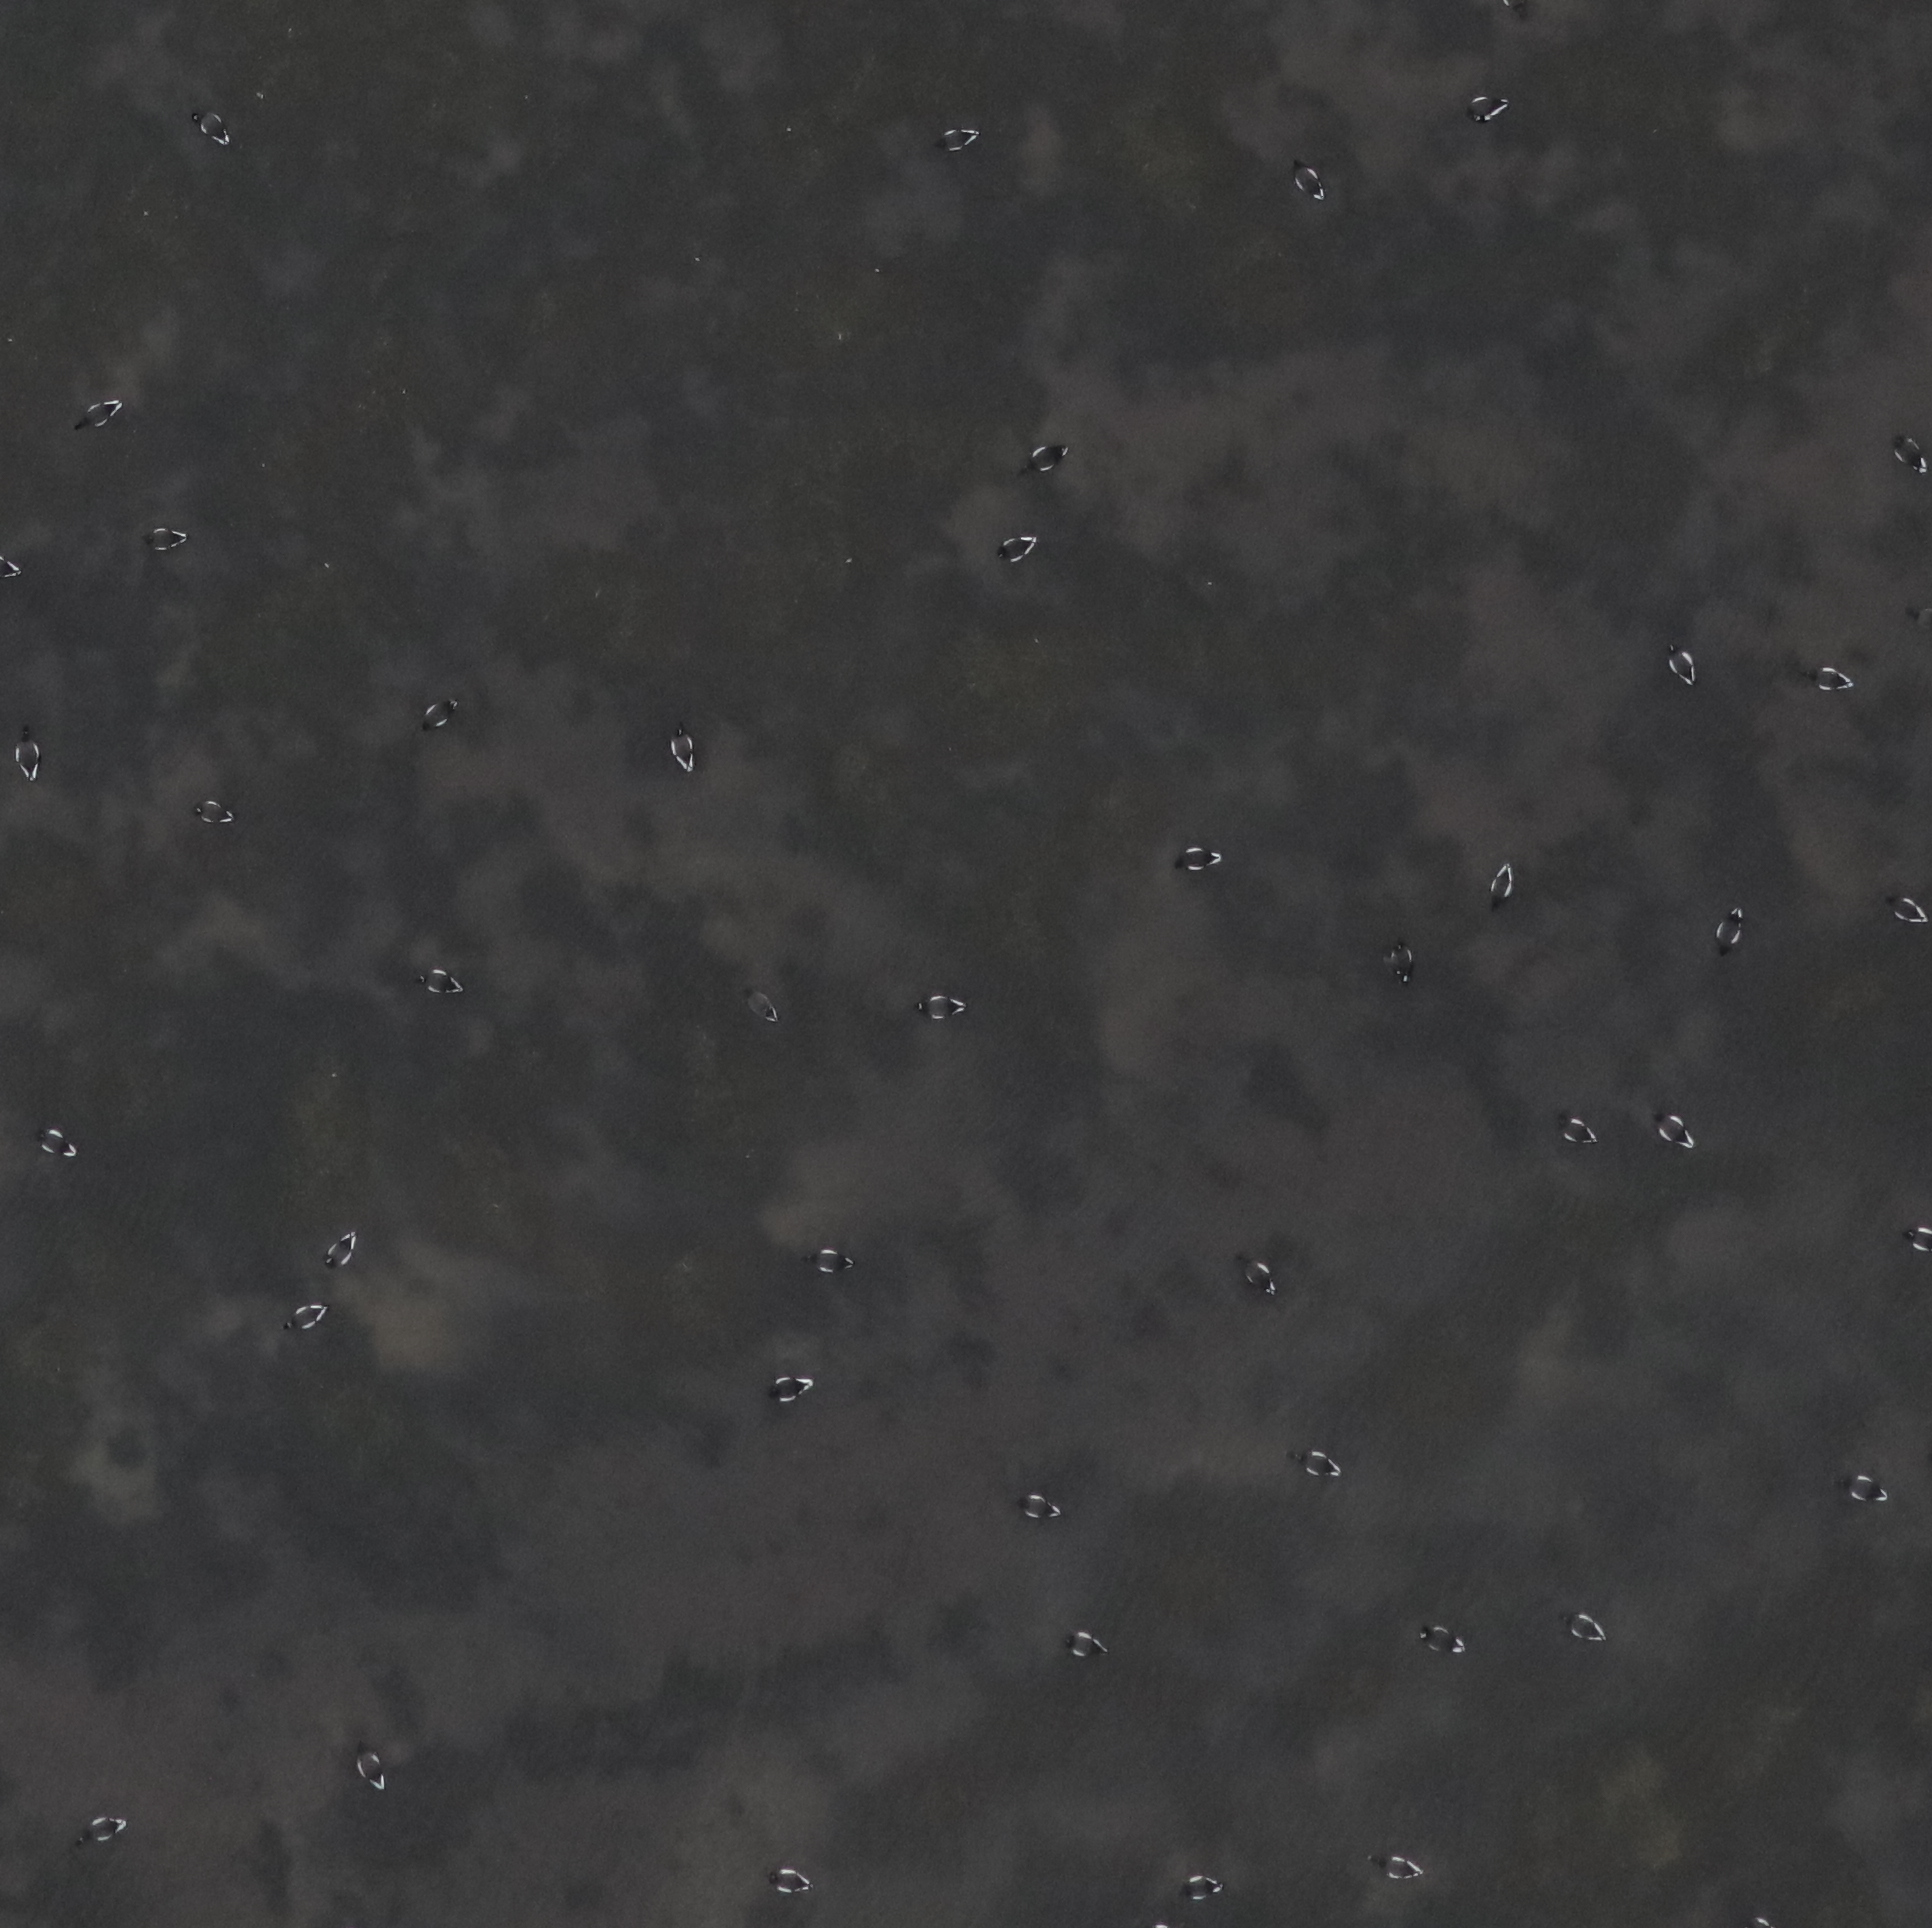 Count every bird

43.